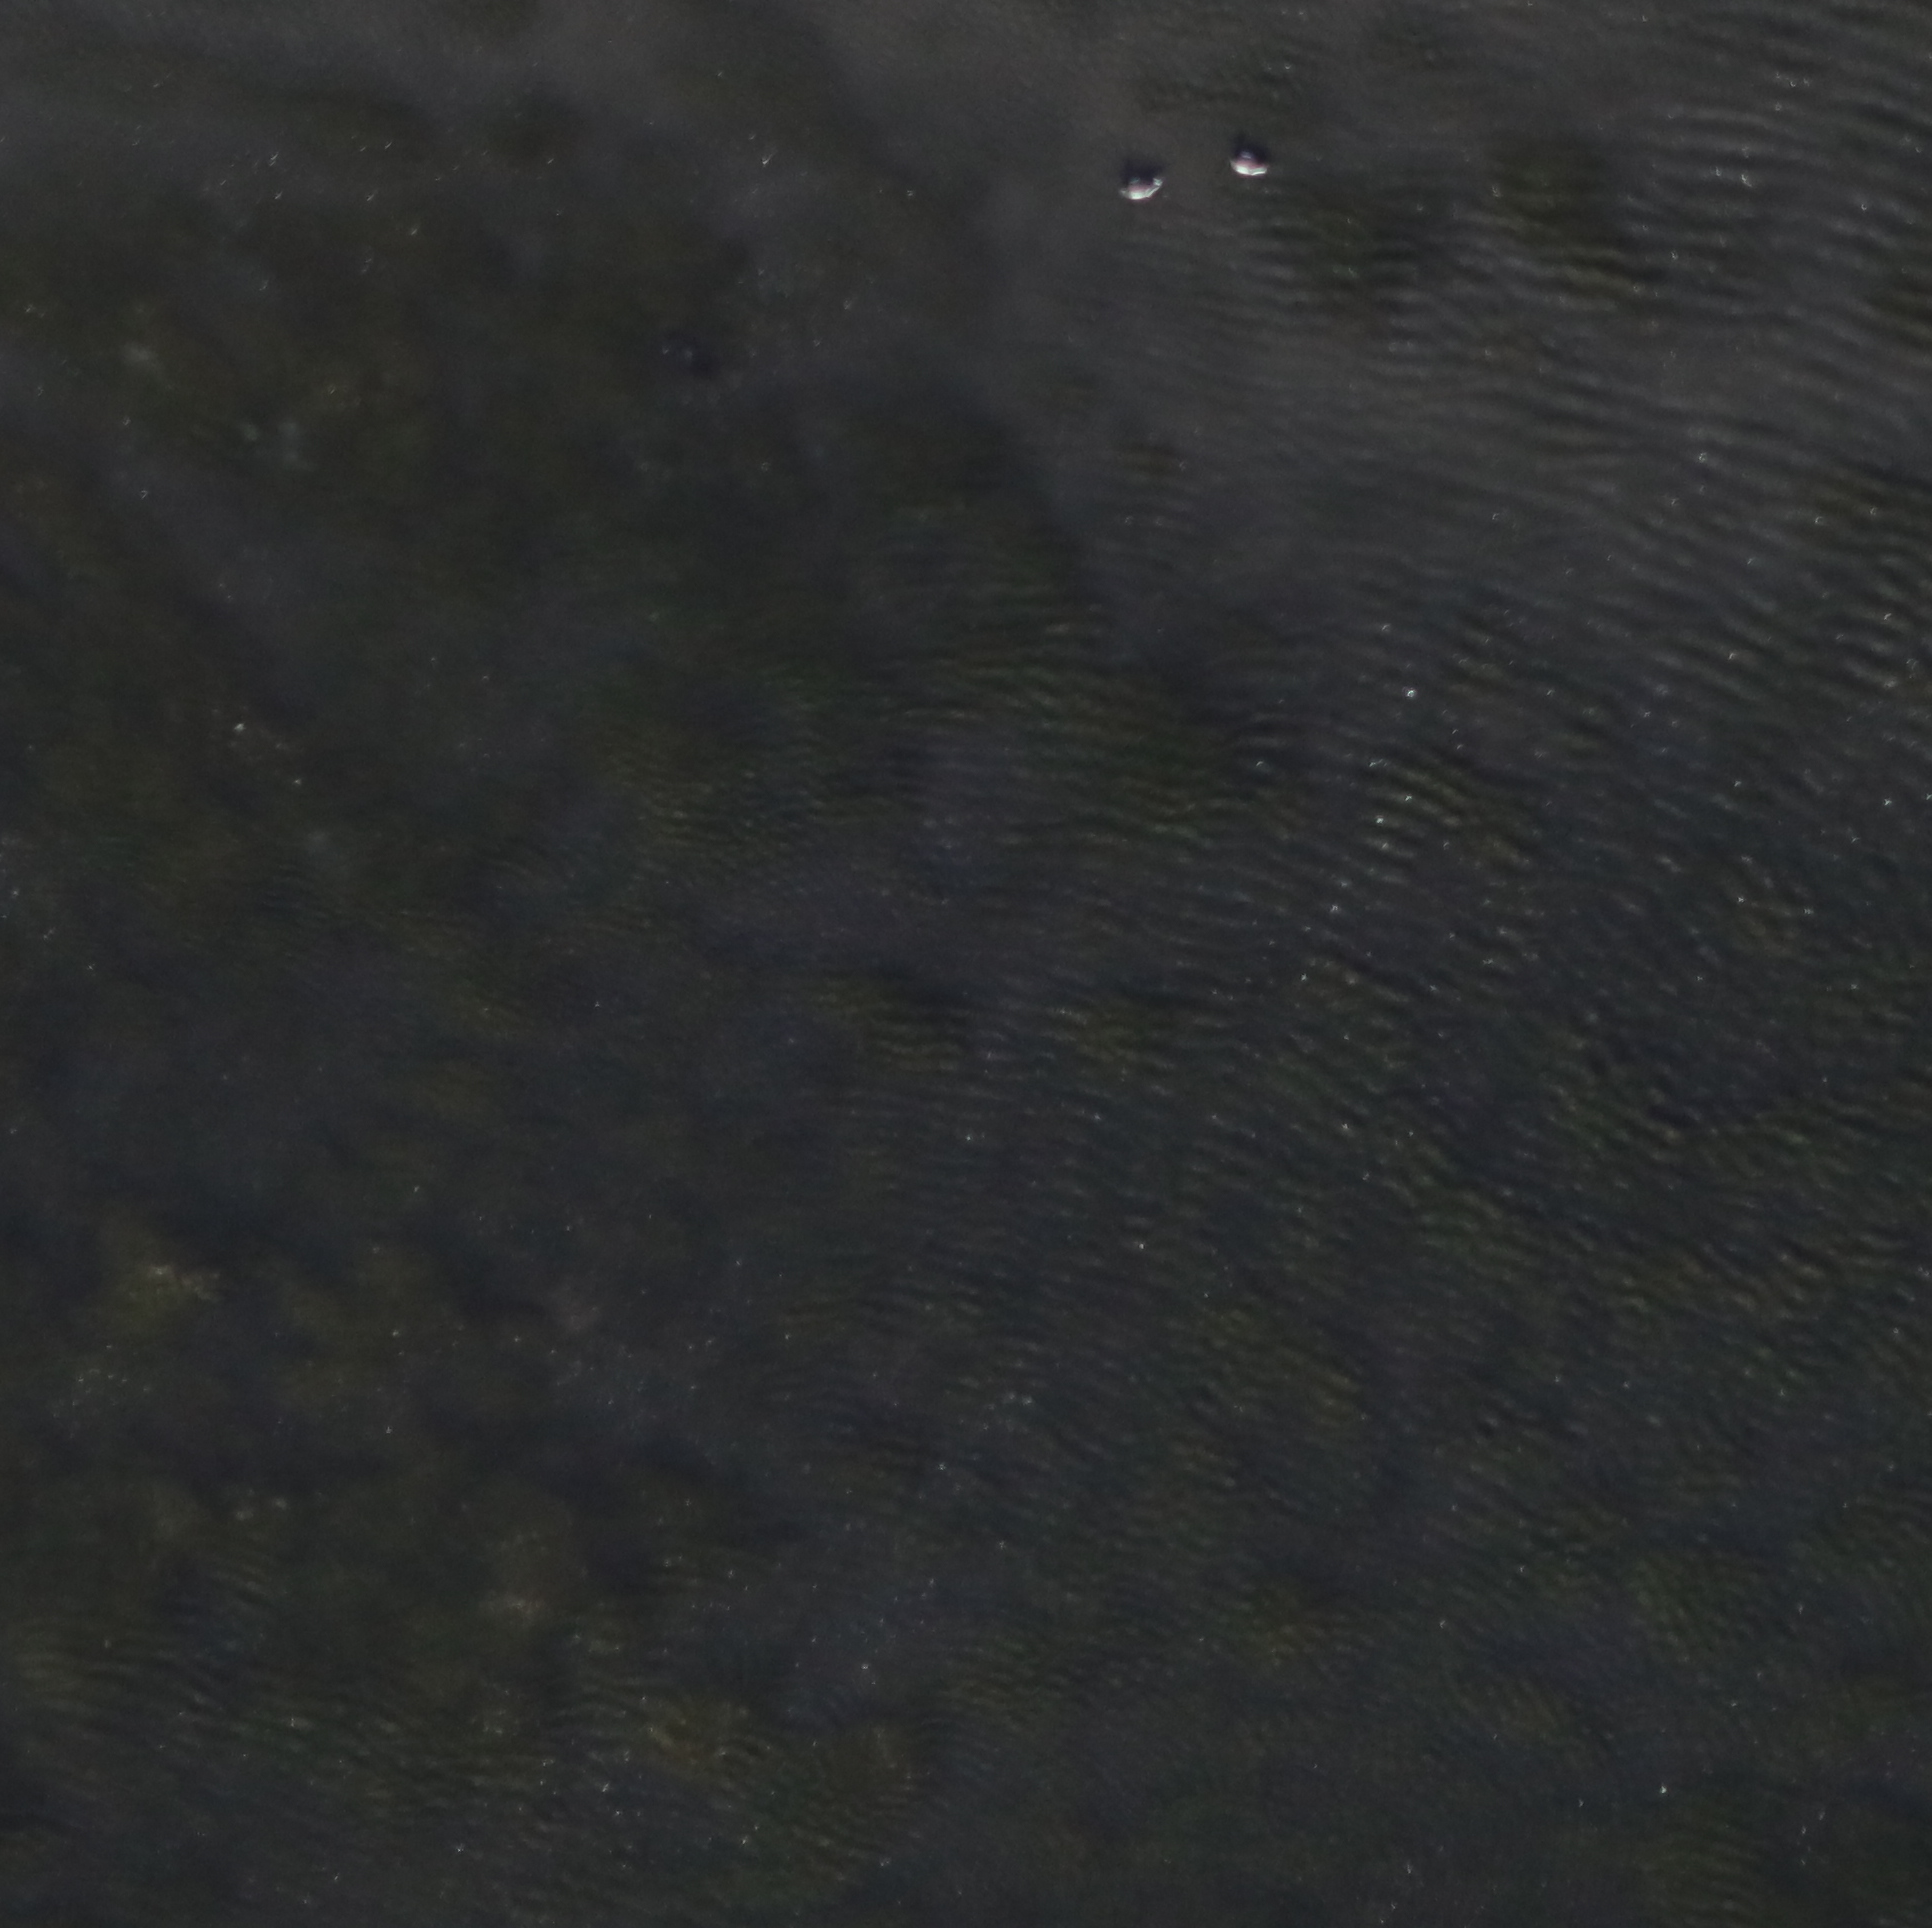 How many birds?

2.